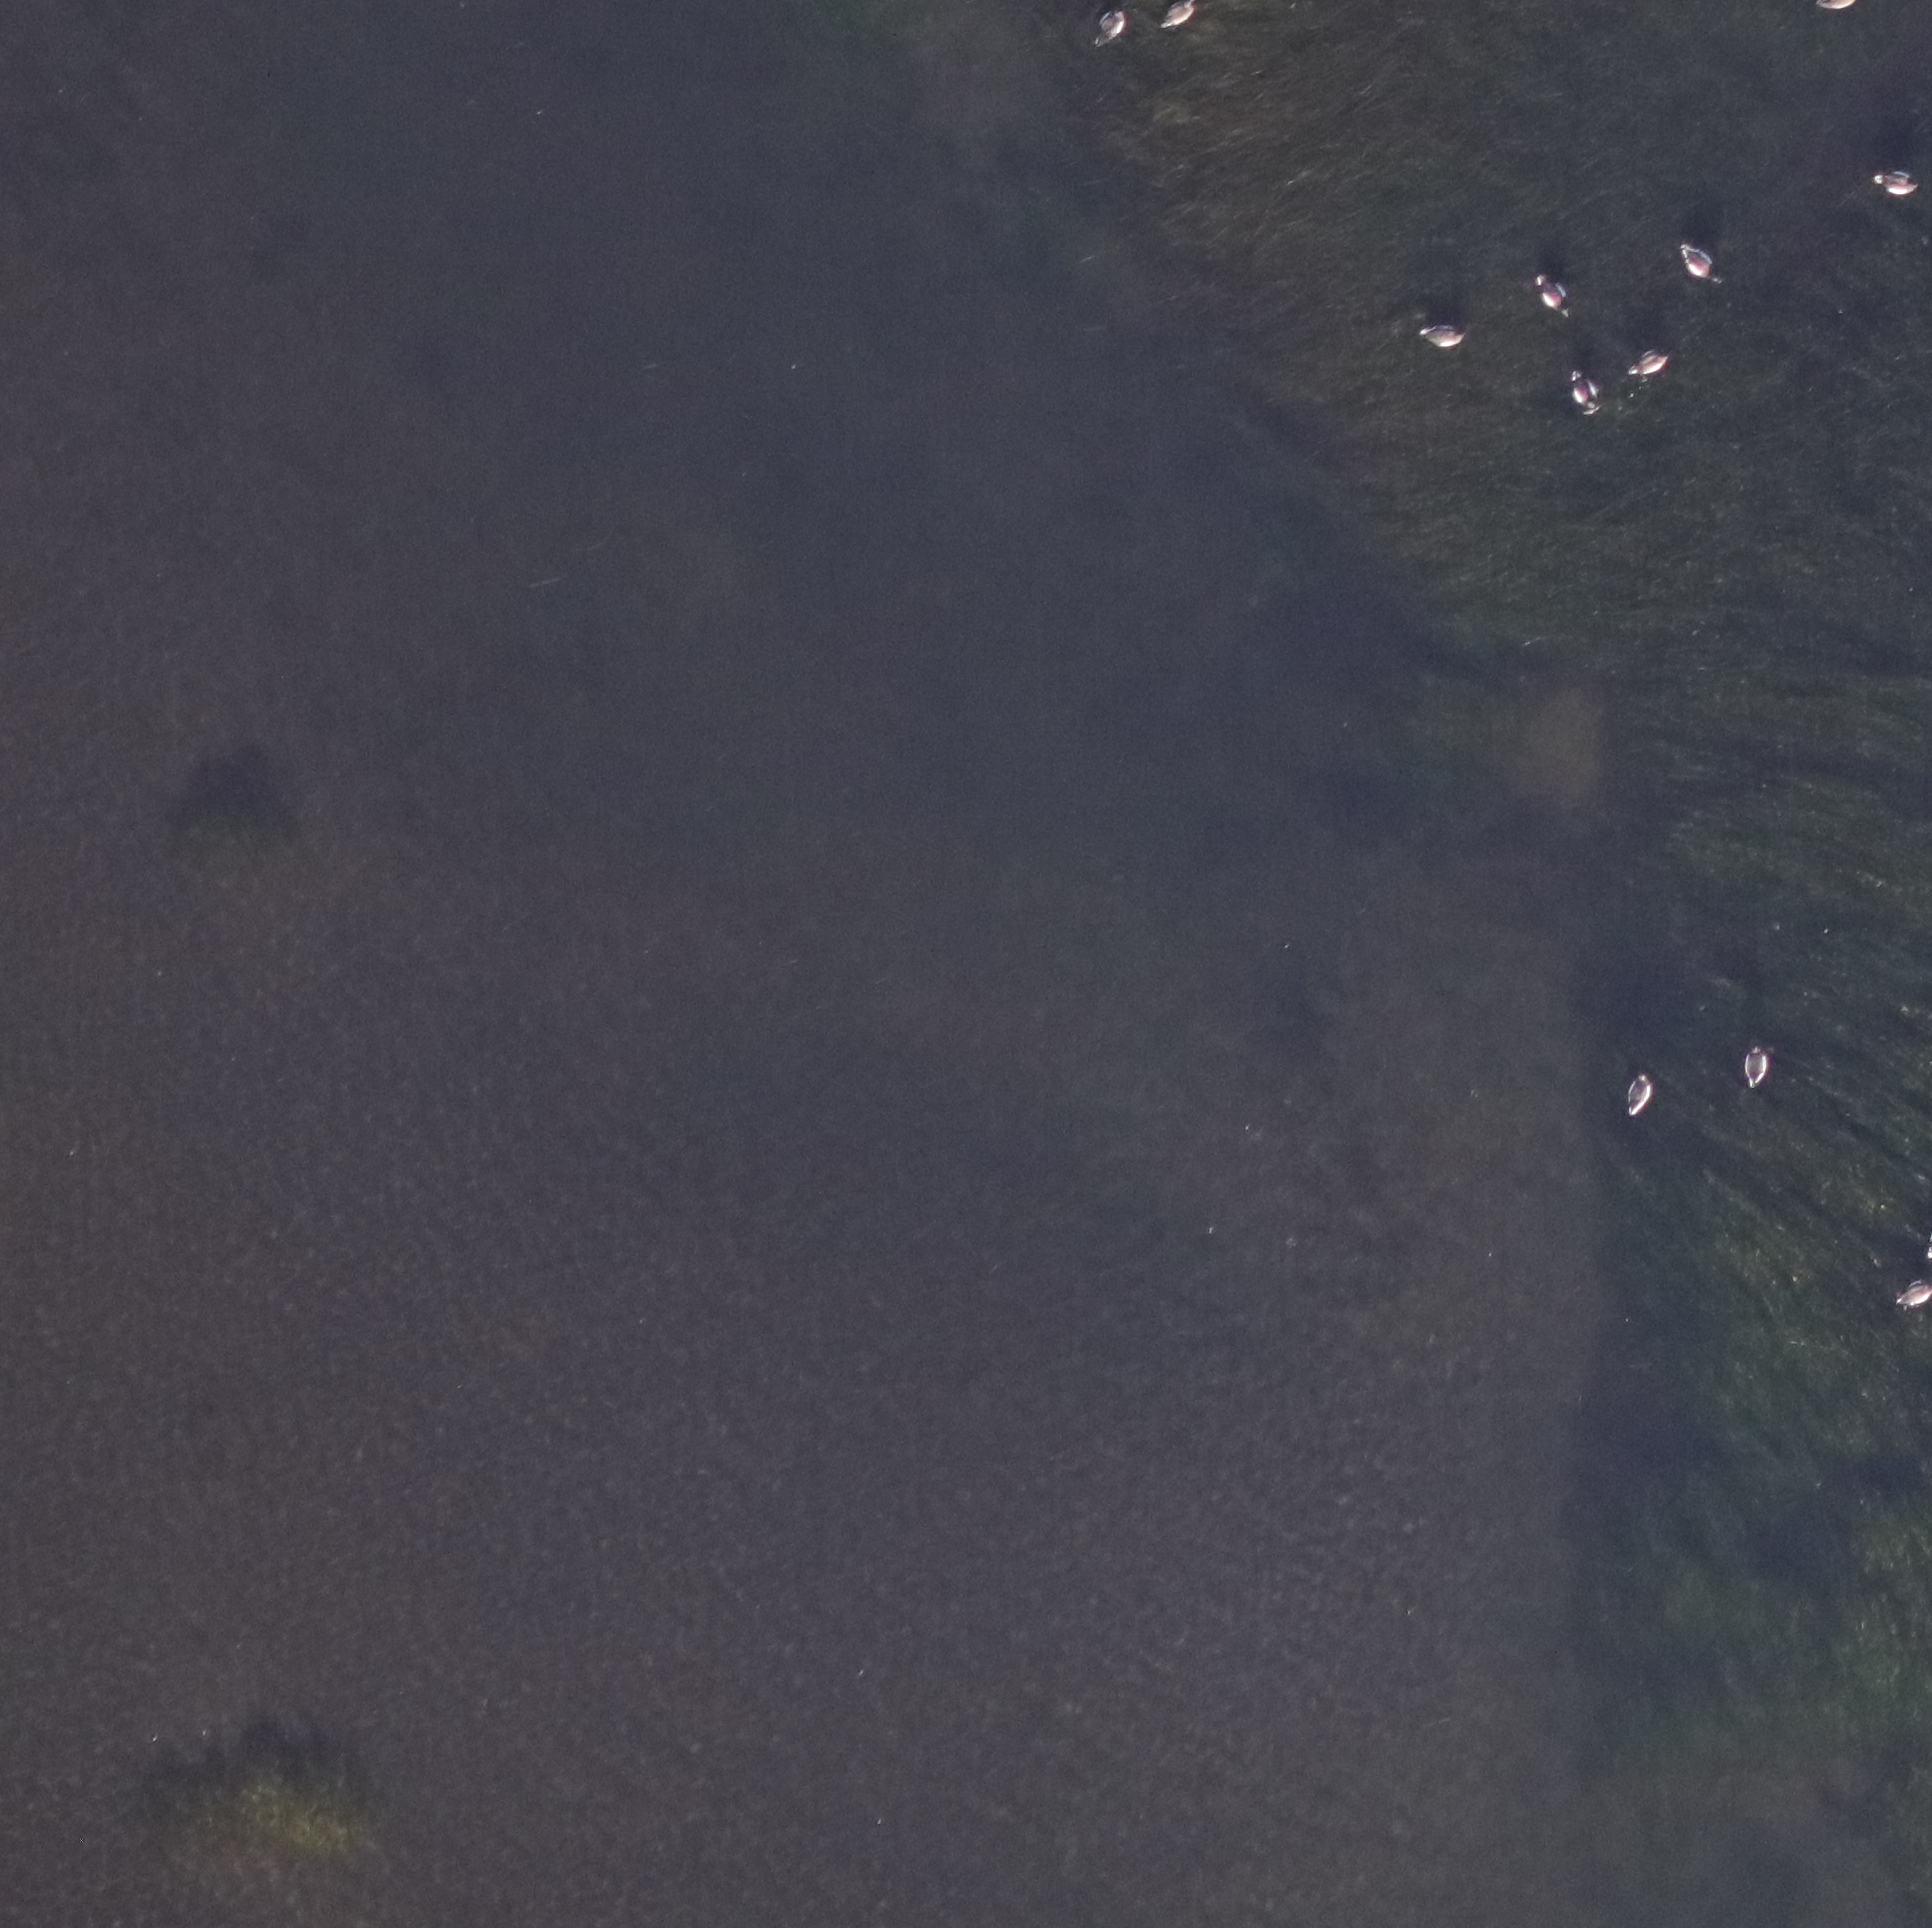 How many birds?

11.